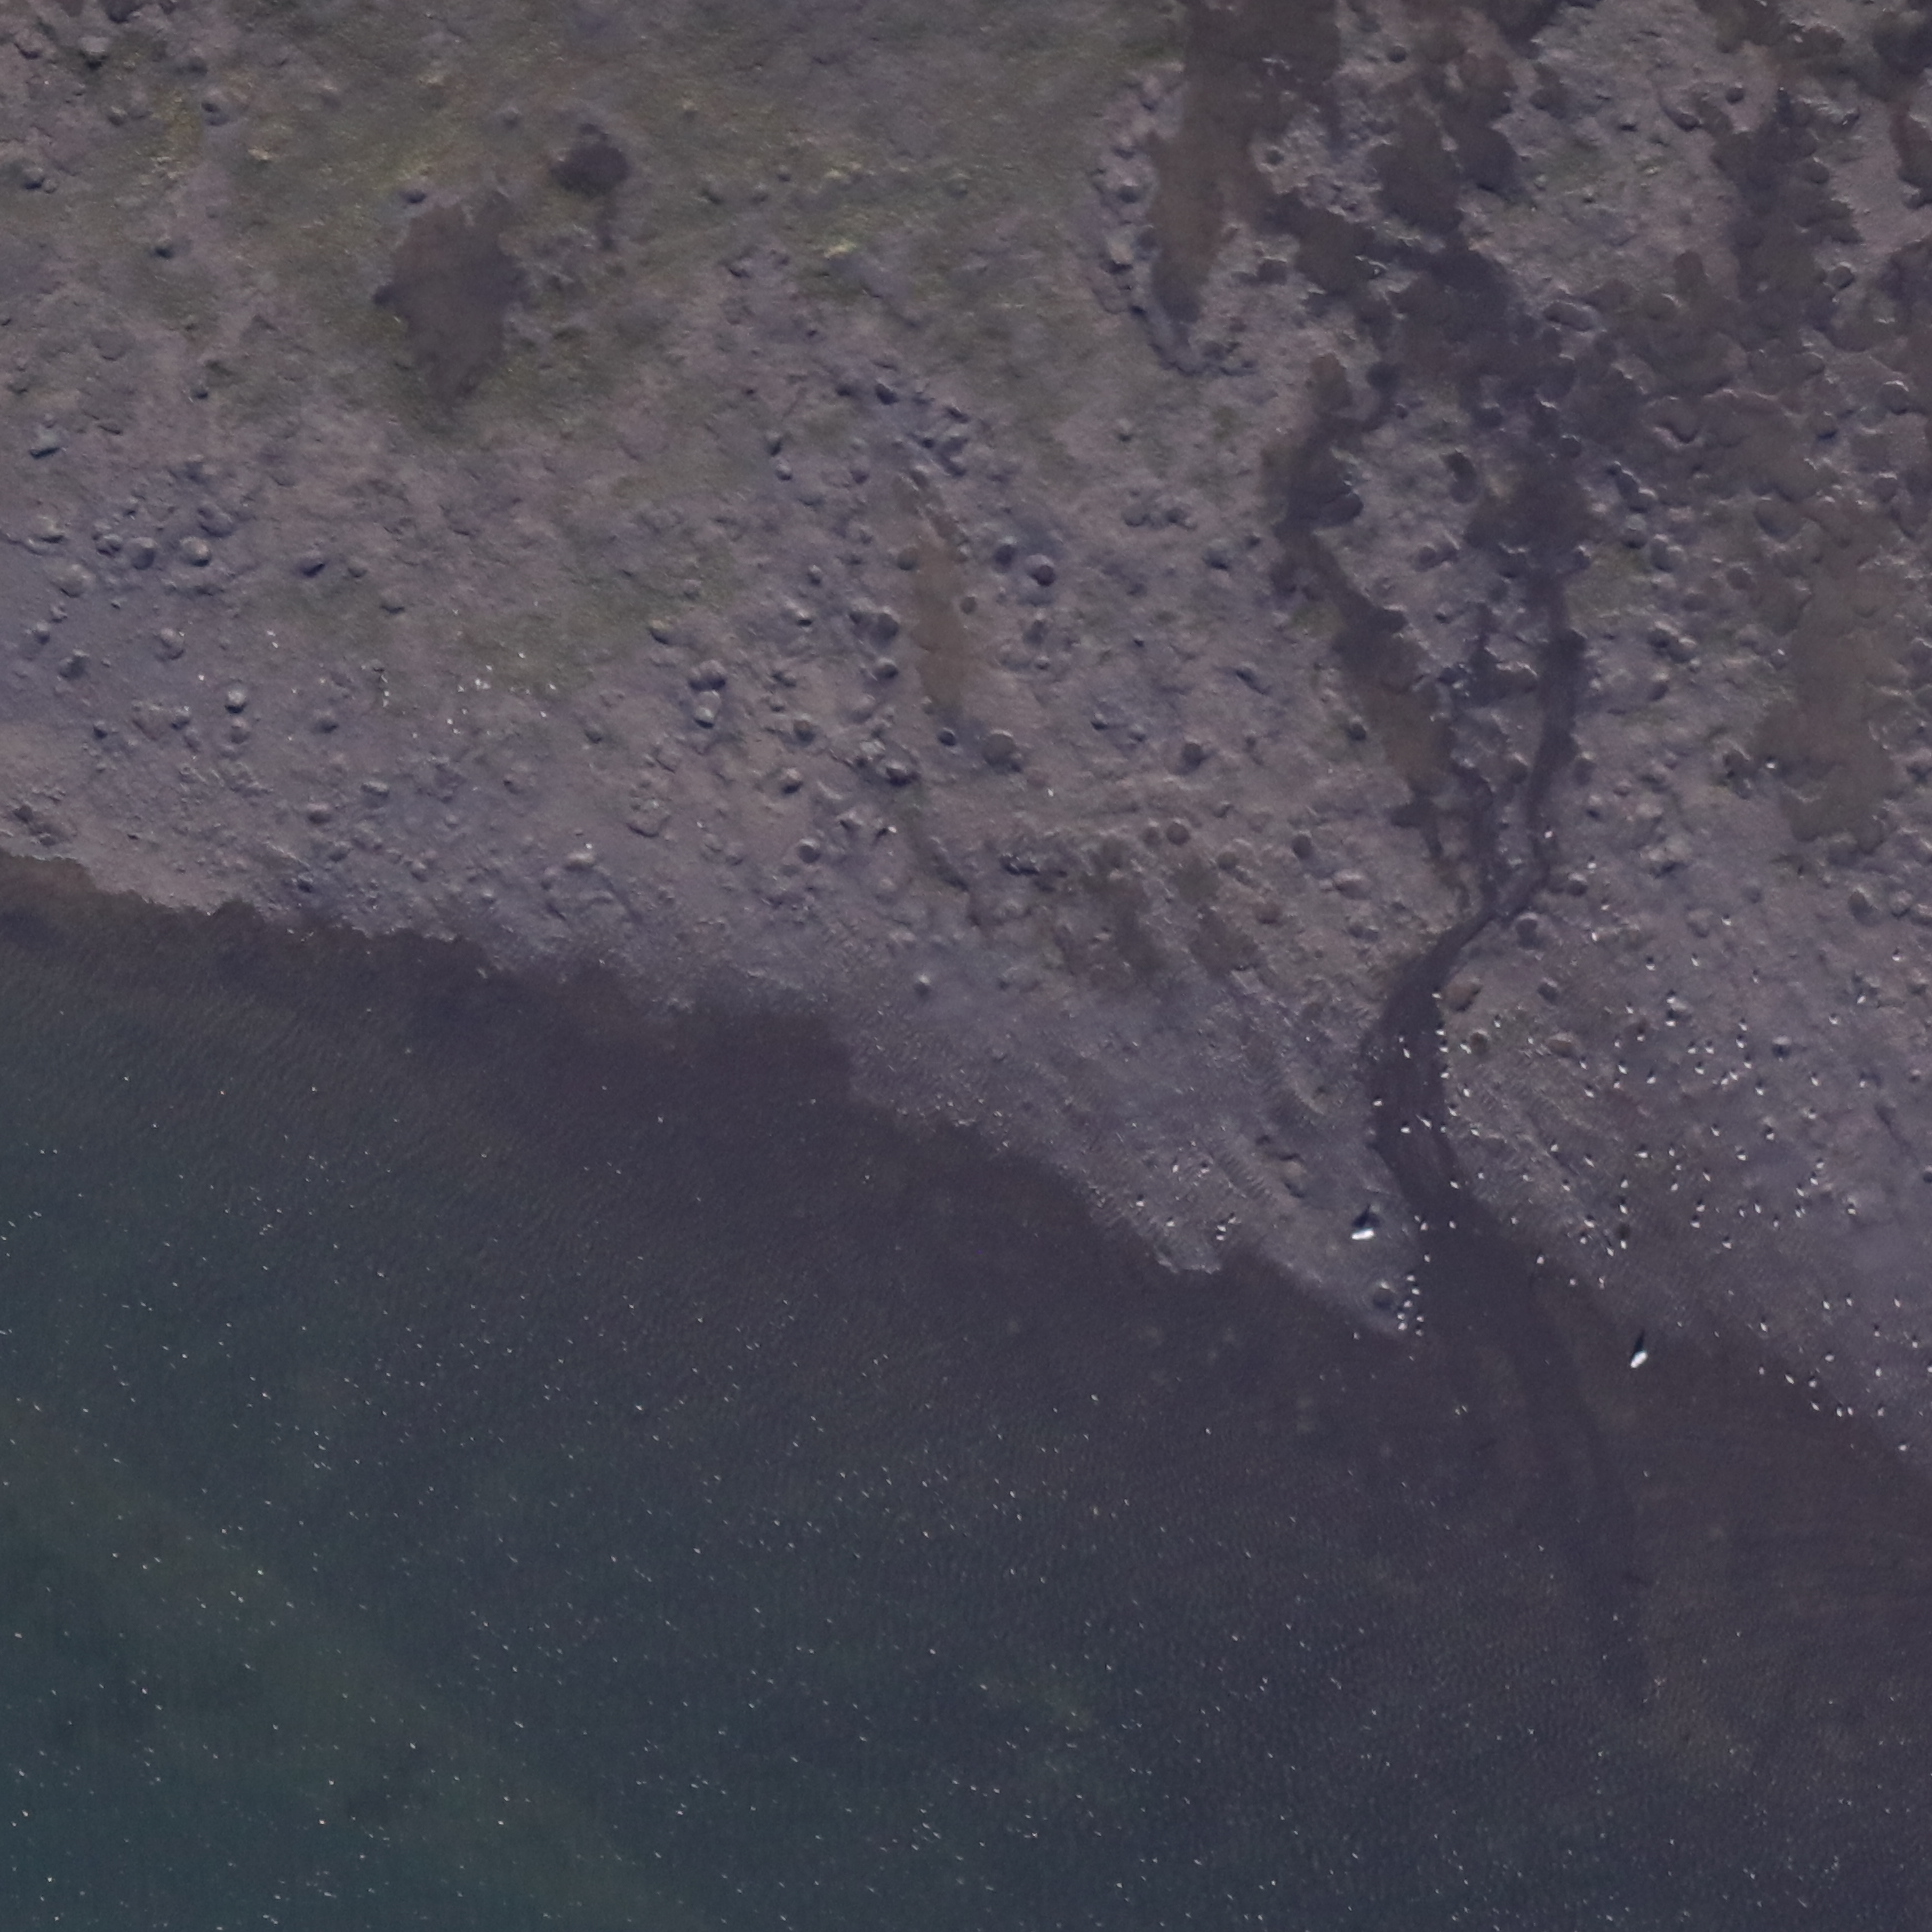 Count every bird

154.